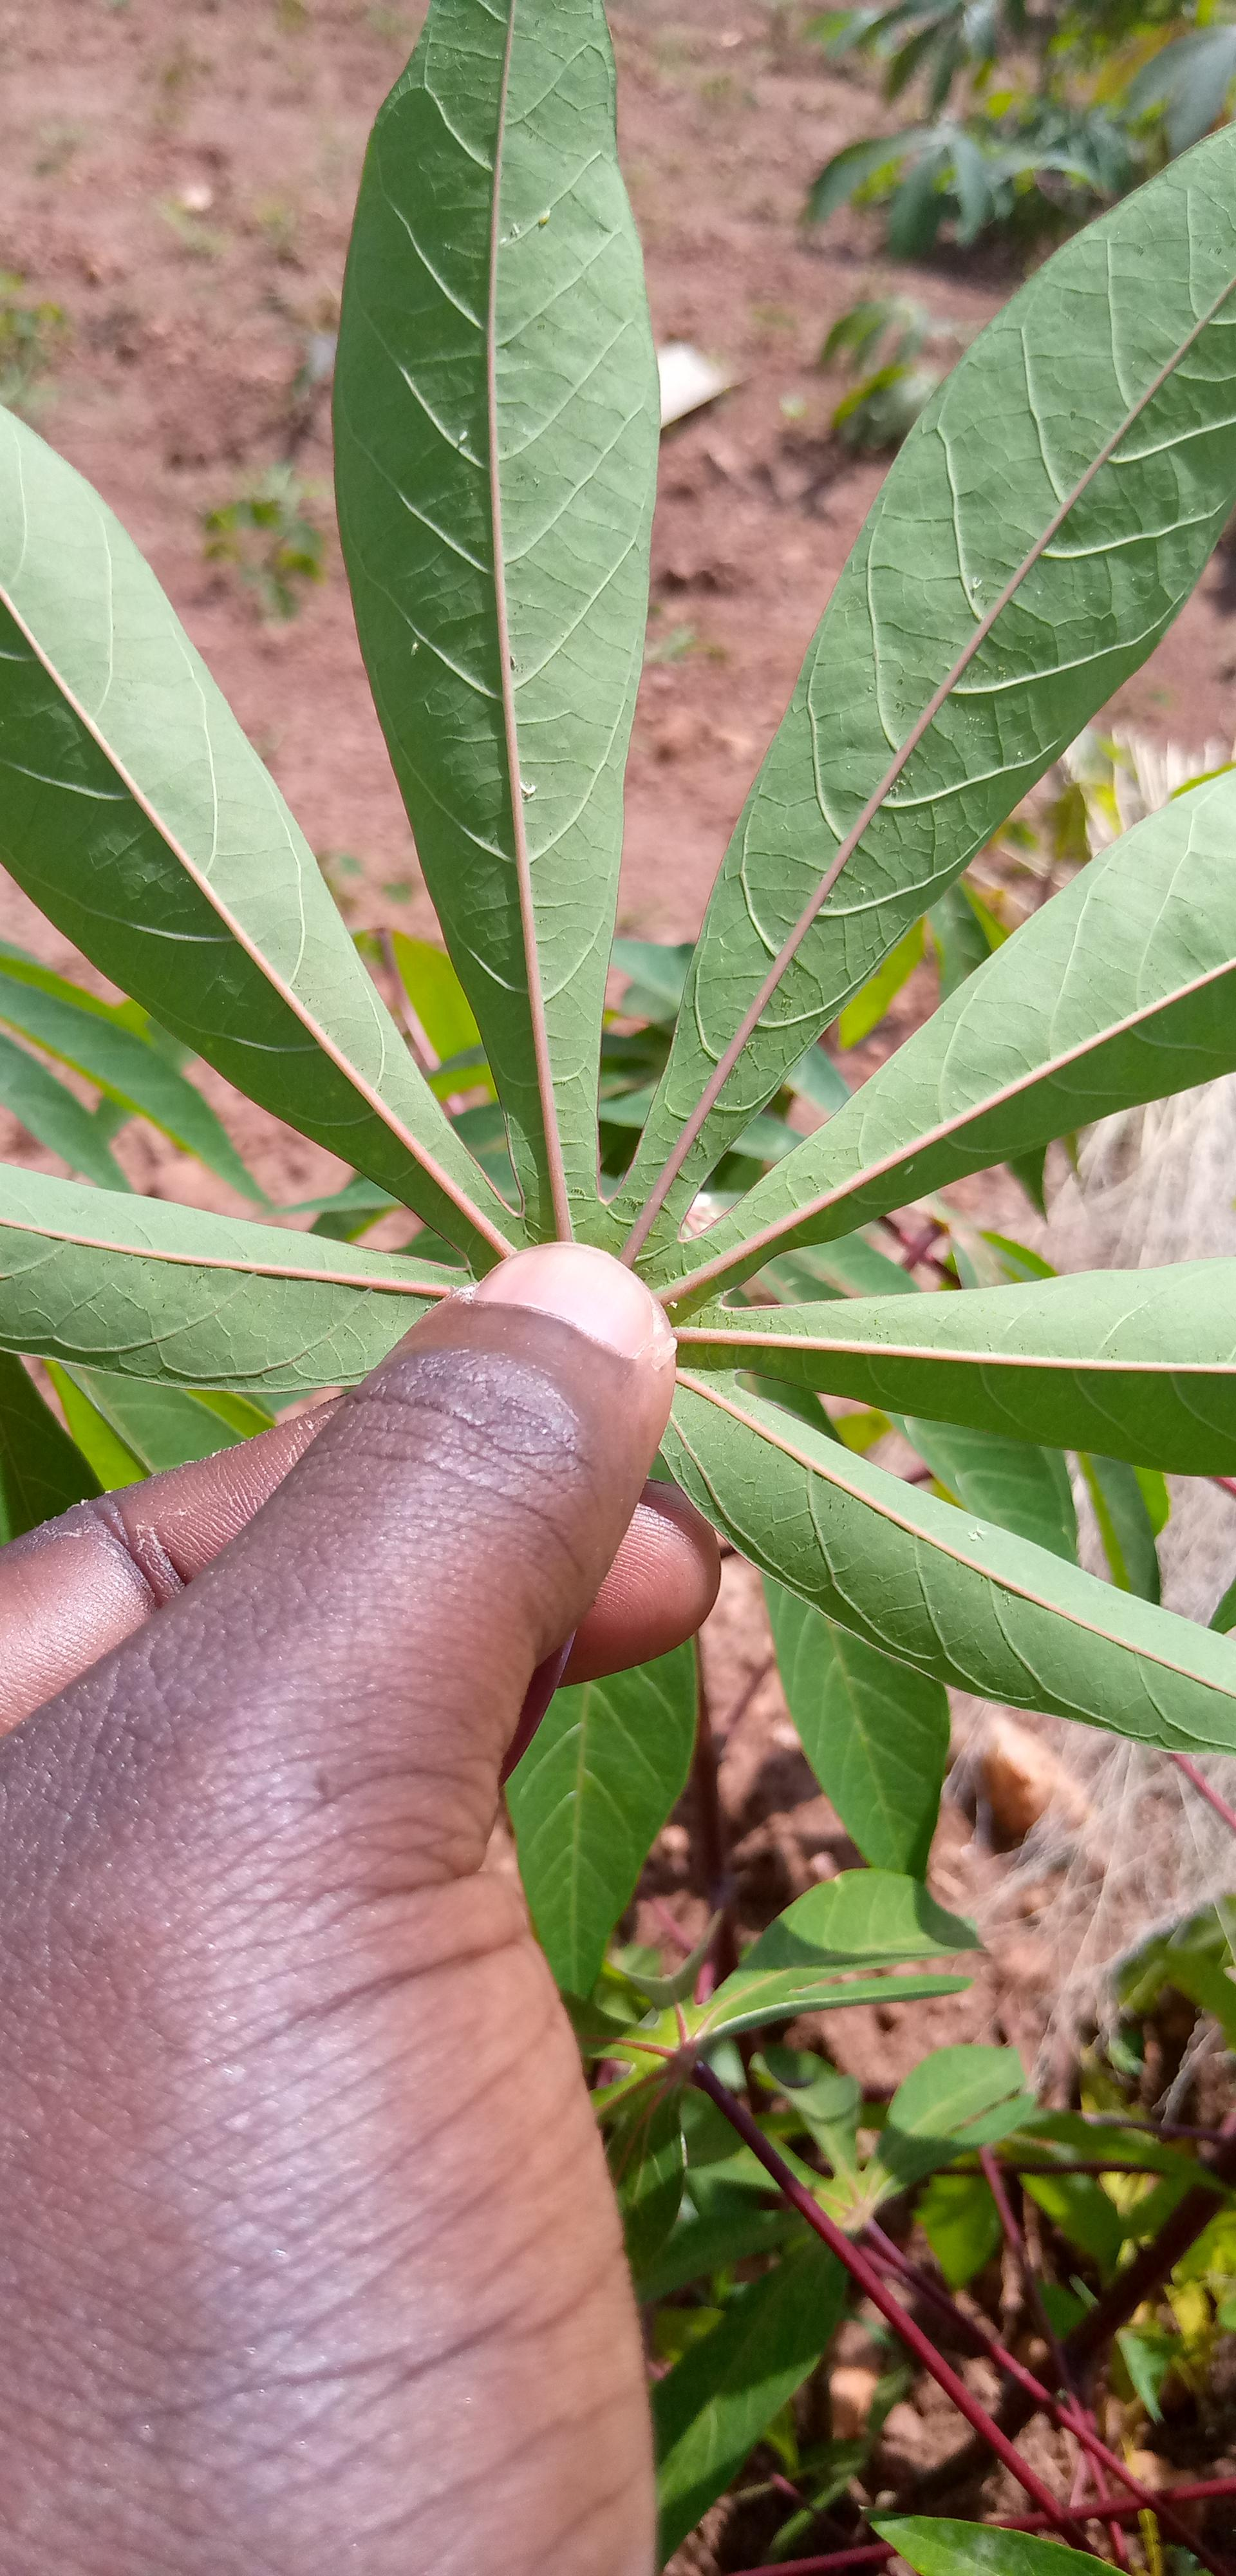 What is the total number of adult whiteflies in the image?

10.